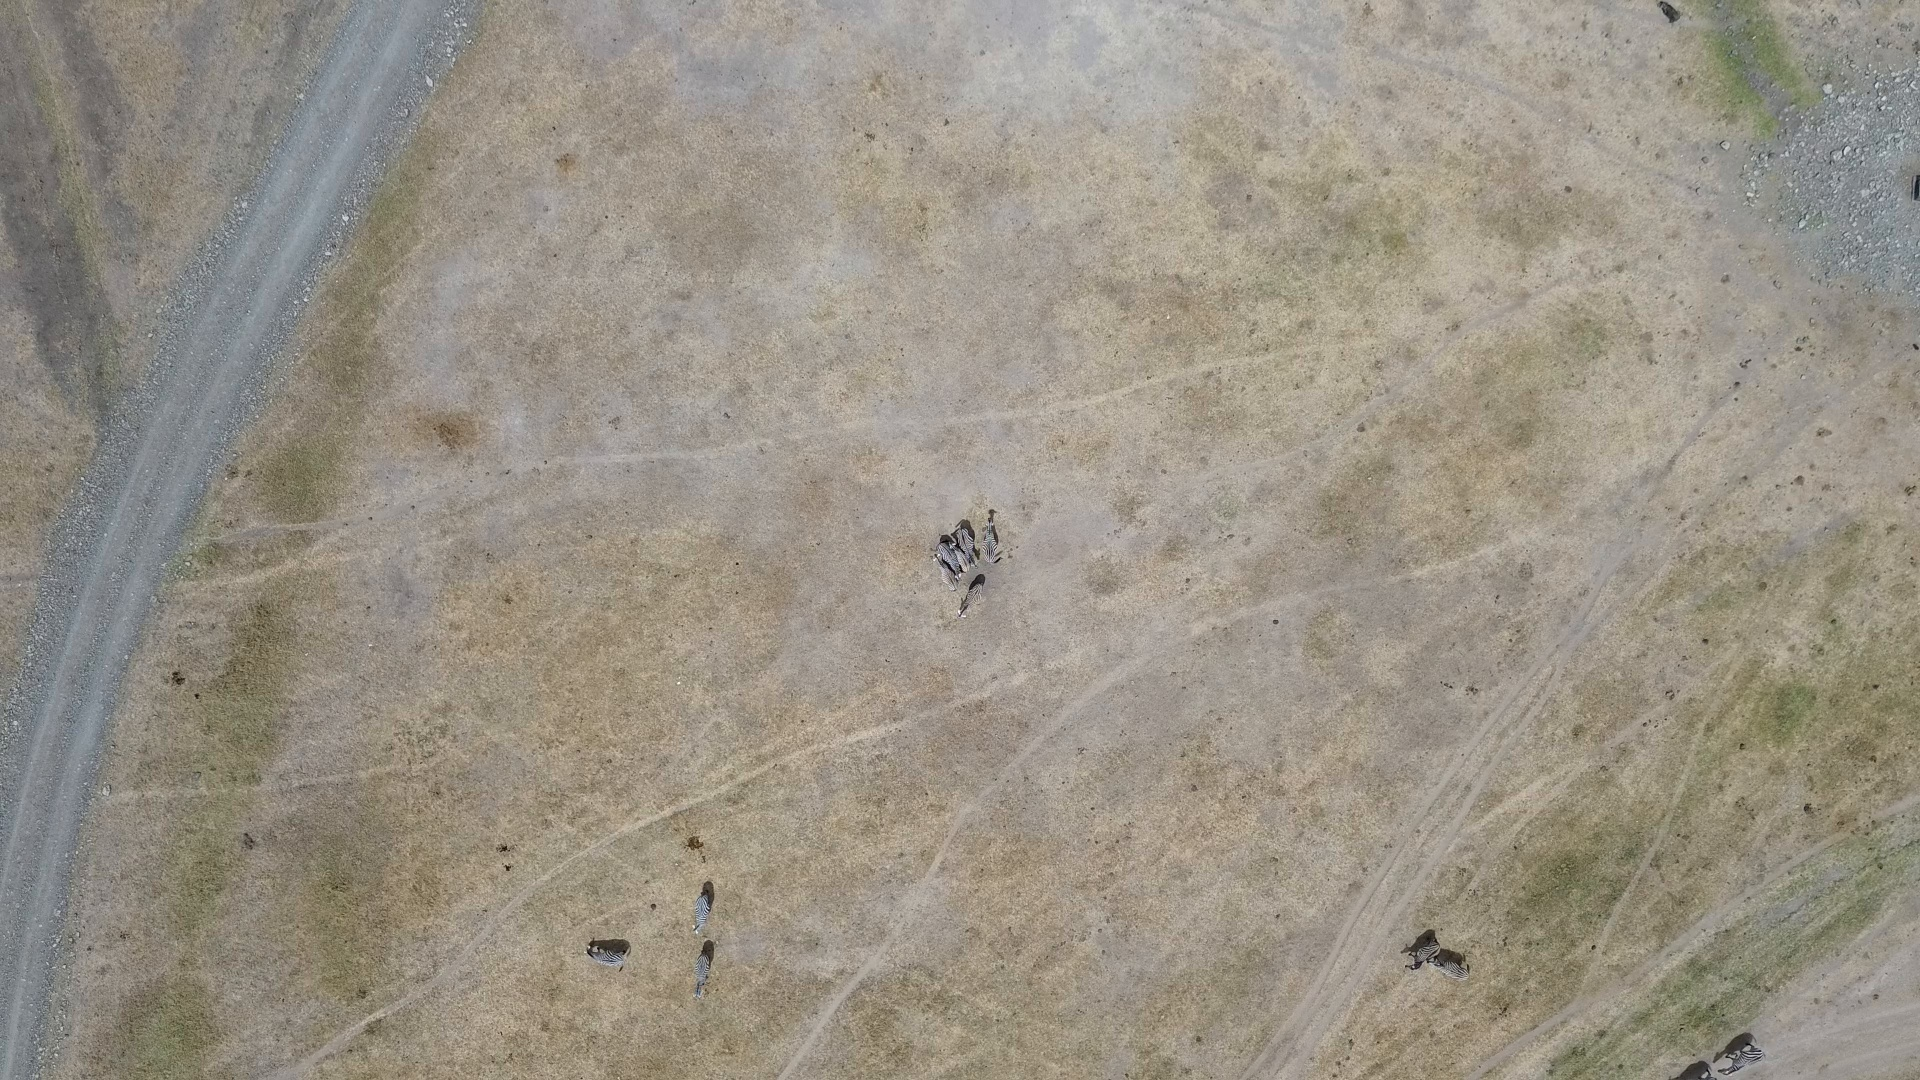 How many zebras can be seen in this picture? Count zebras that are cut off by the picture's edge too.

12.